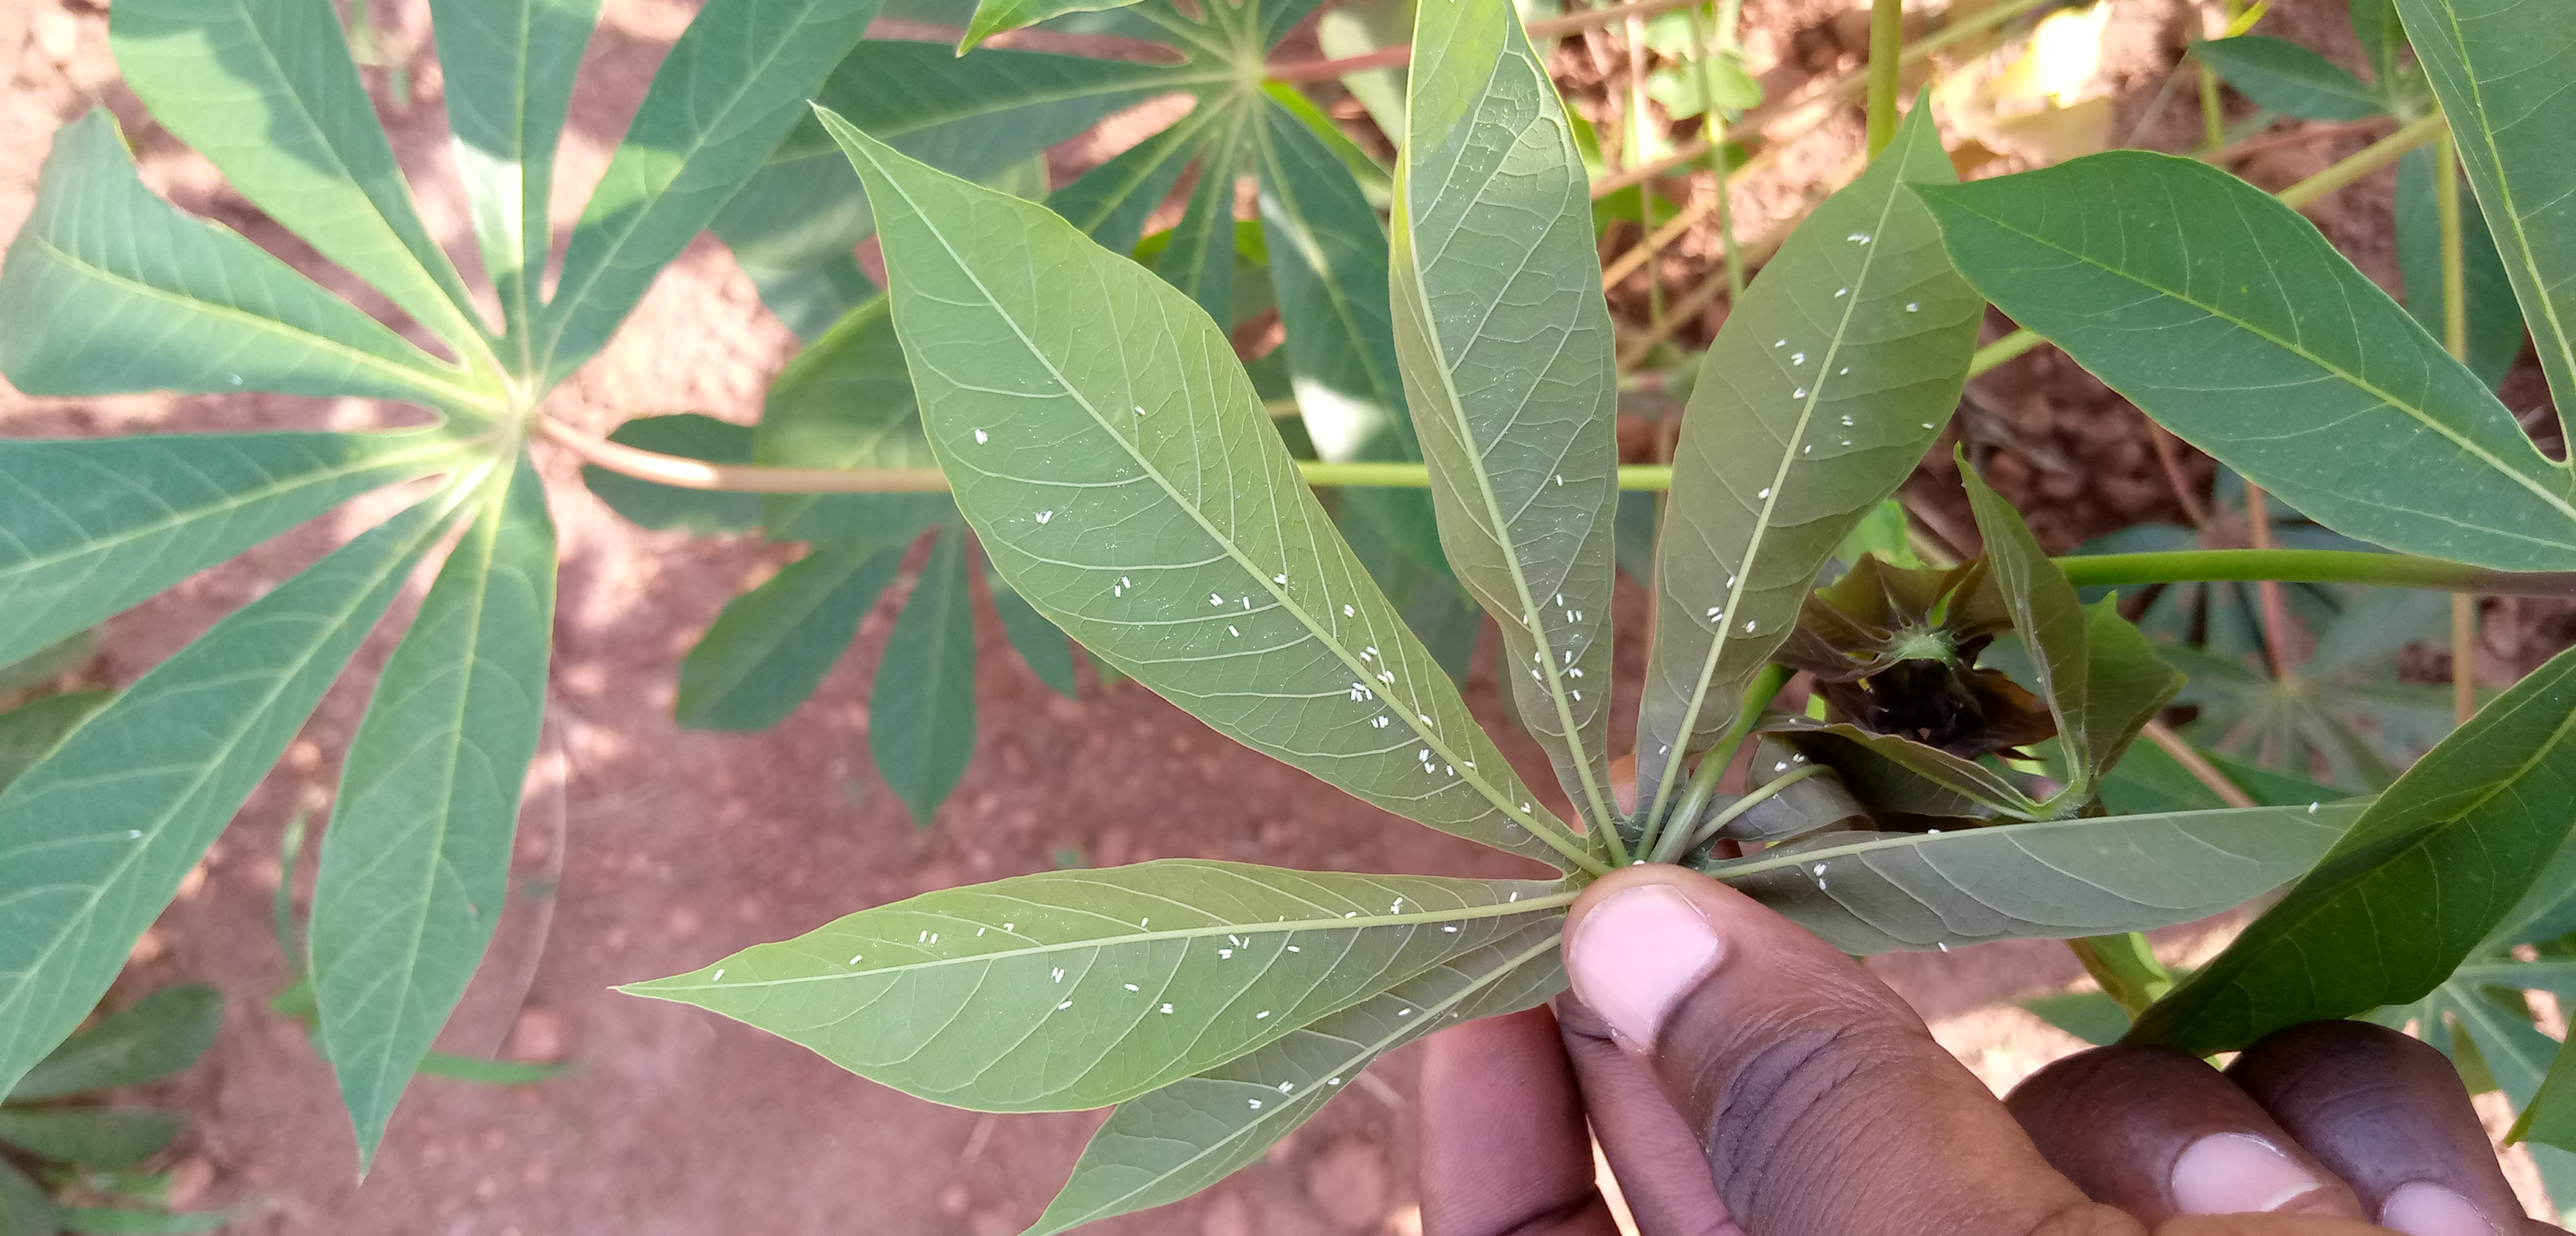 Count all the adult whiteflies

111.